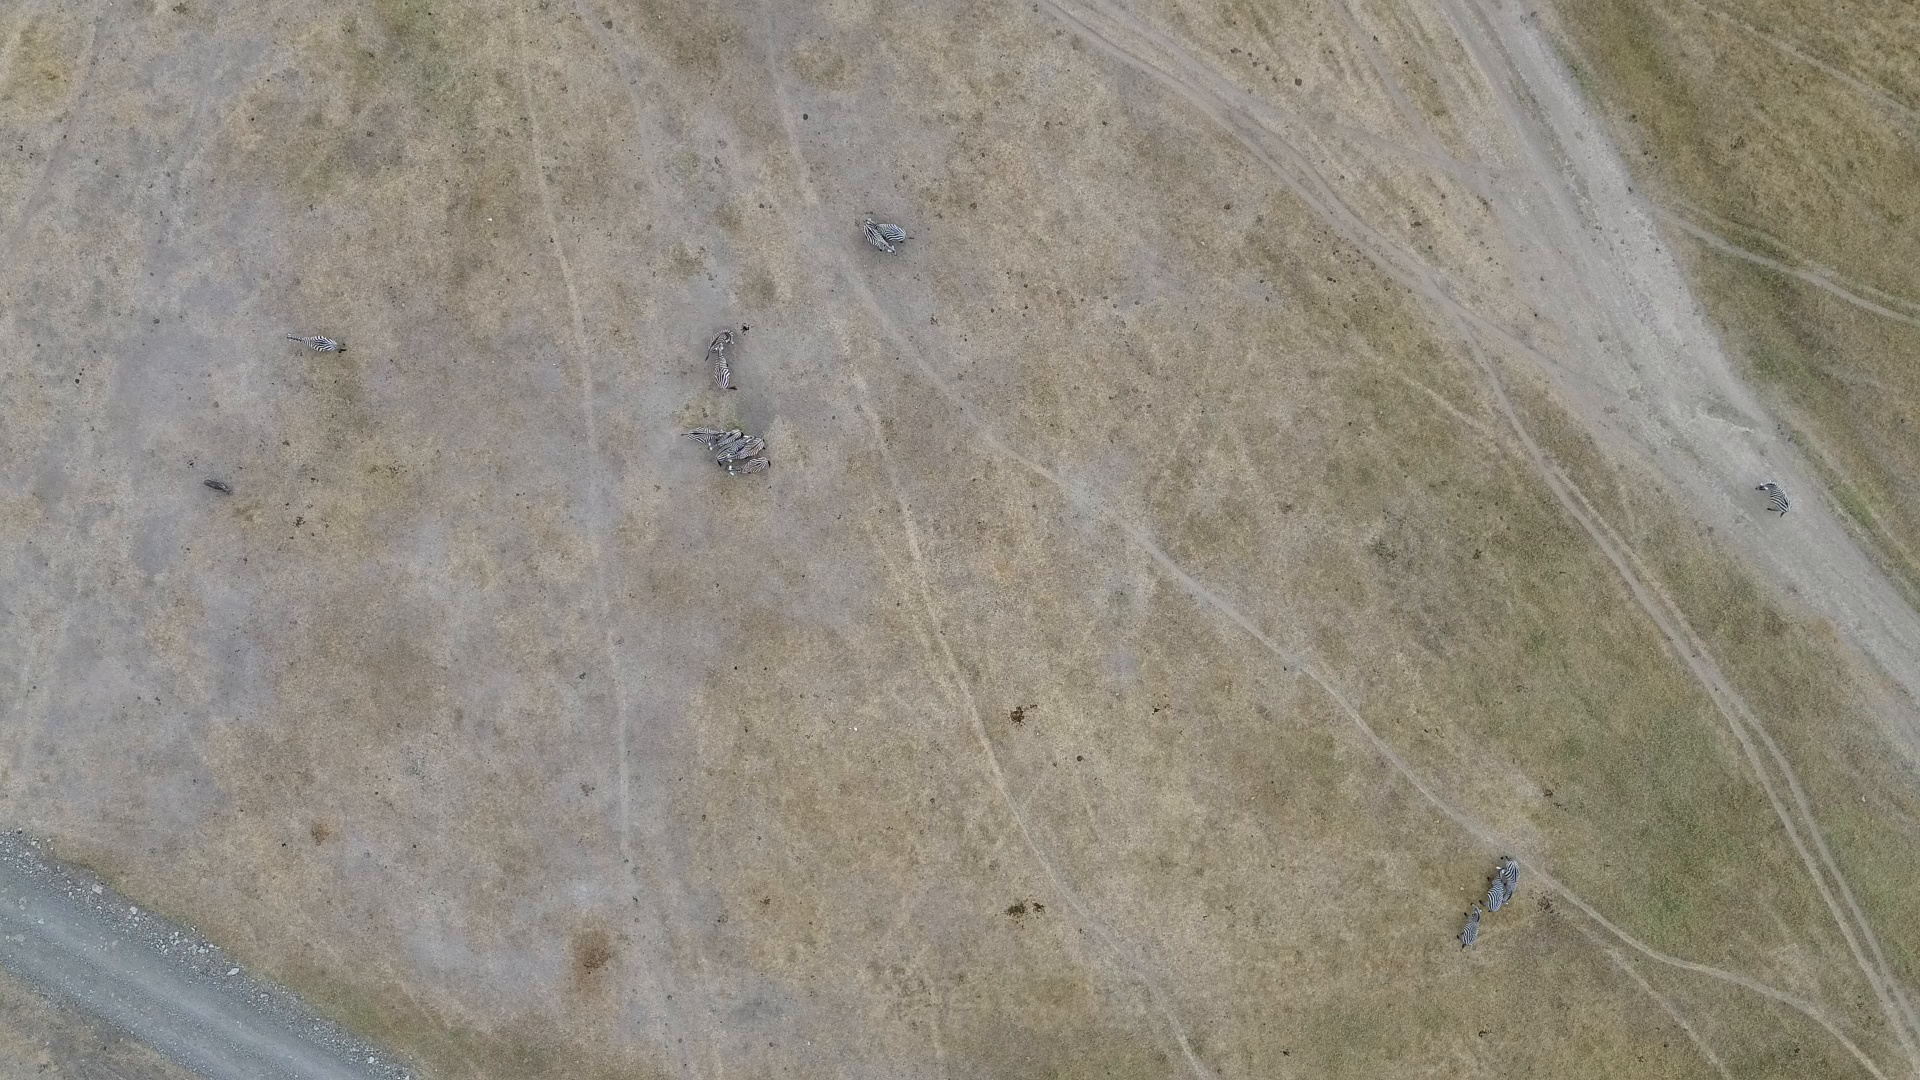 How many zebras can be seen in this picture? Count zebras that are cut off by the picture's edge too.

14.